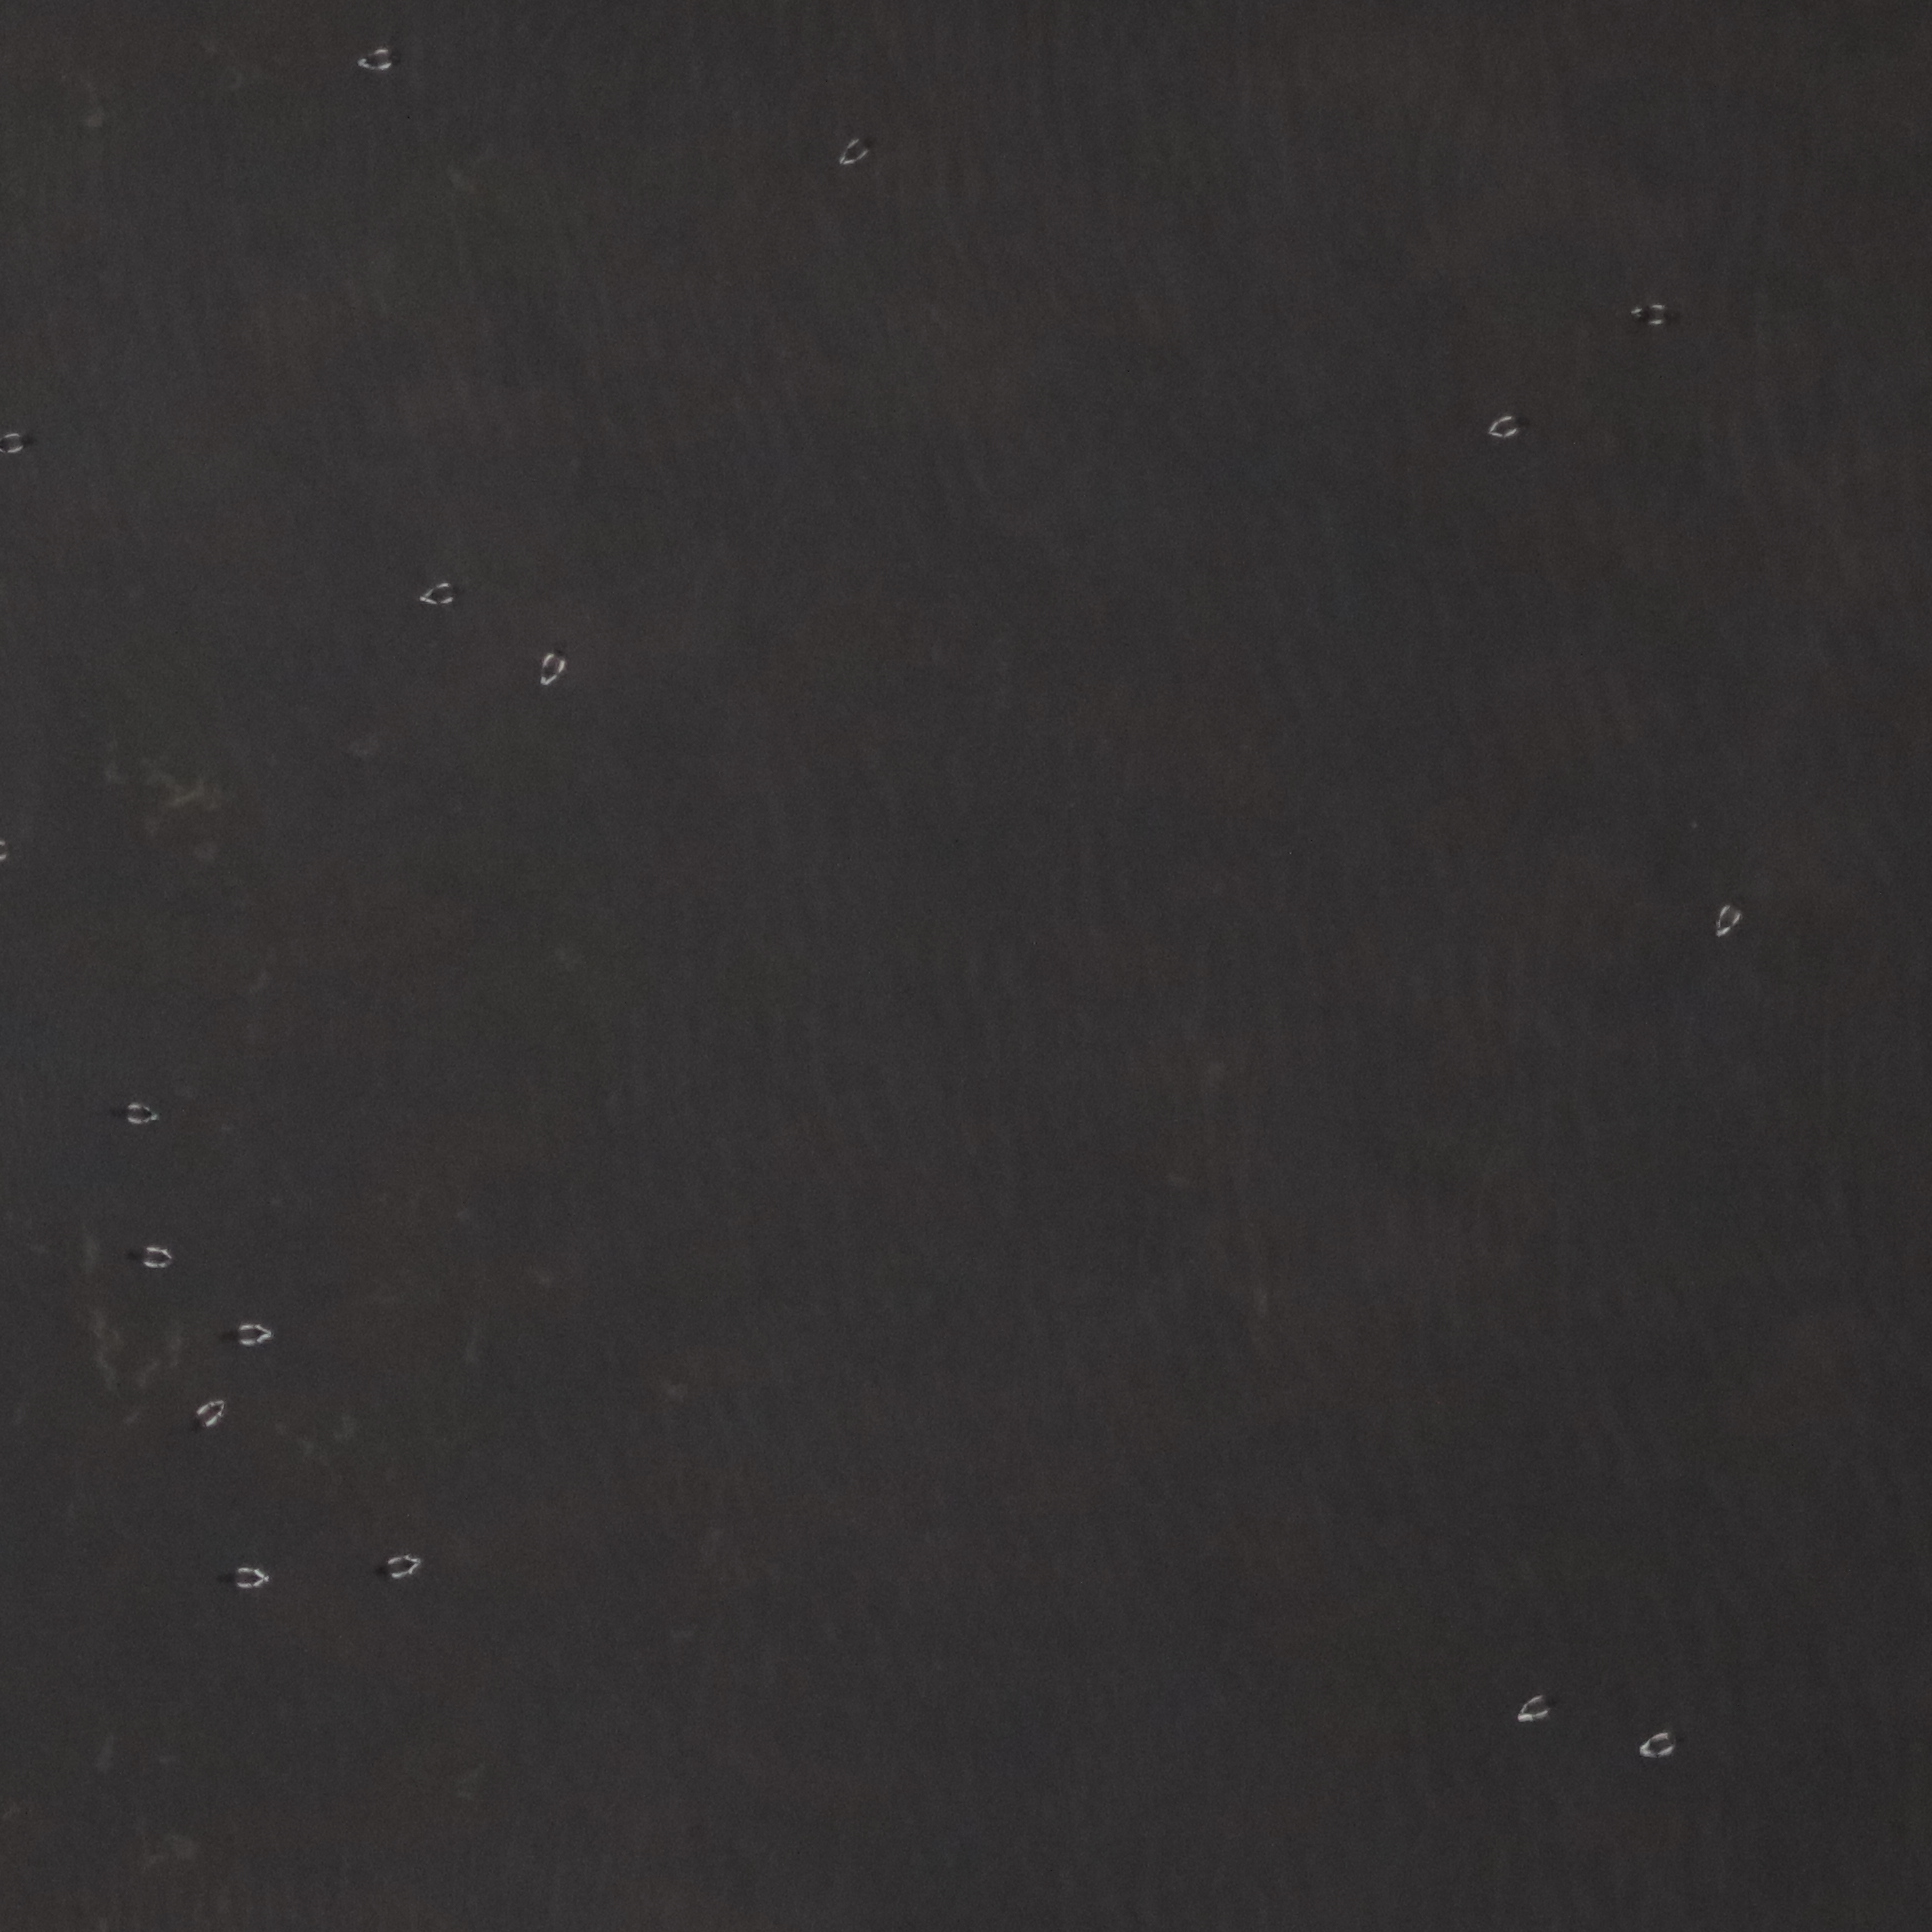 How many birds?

16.